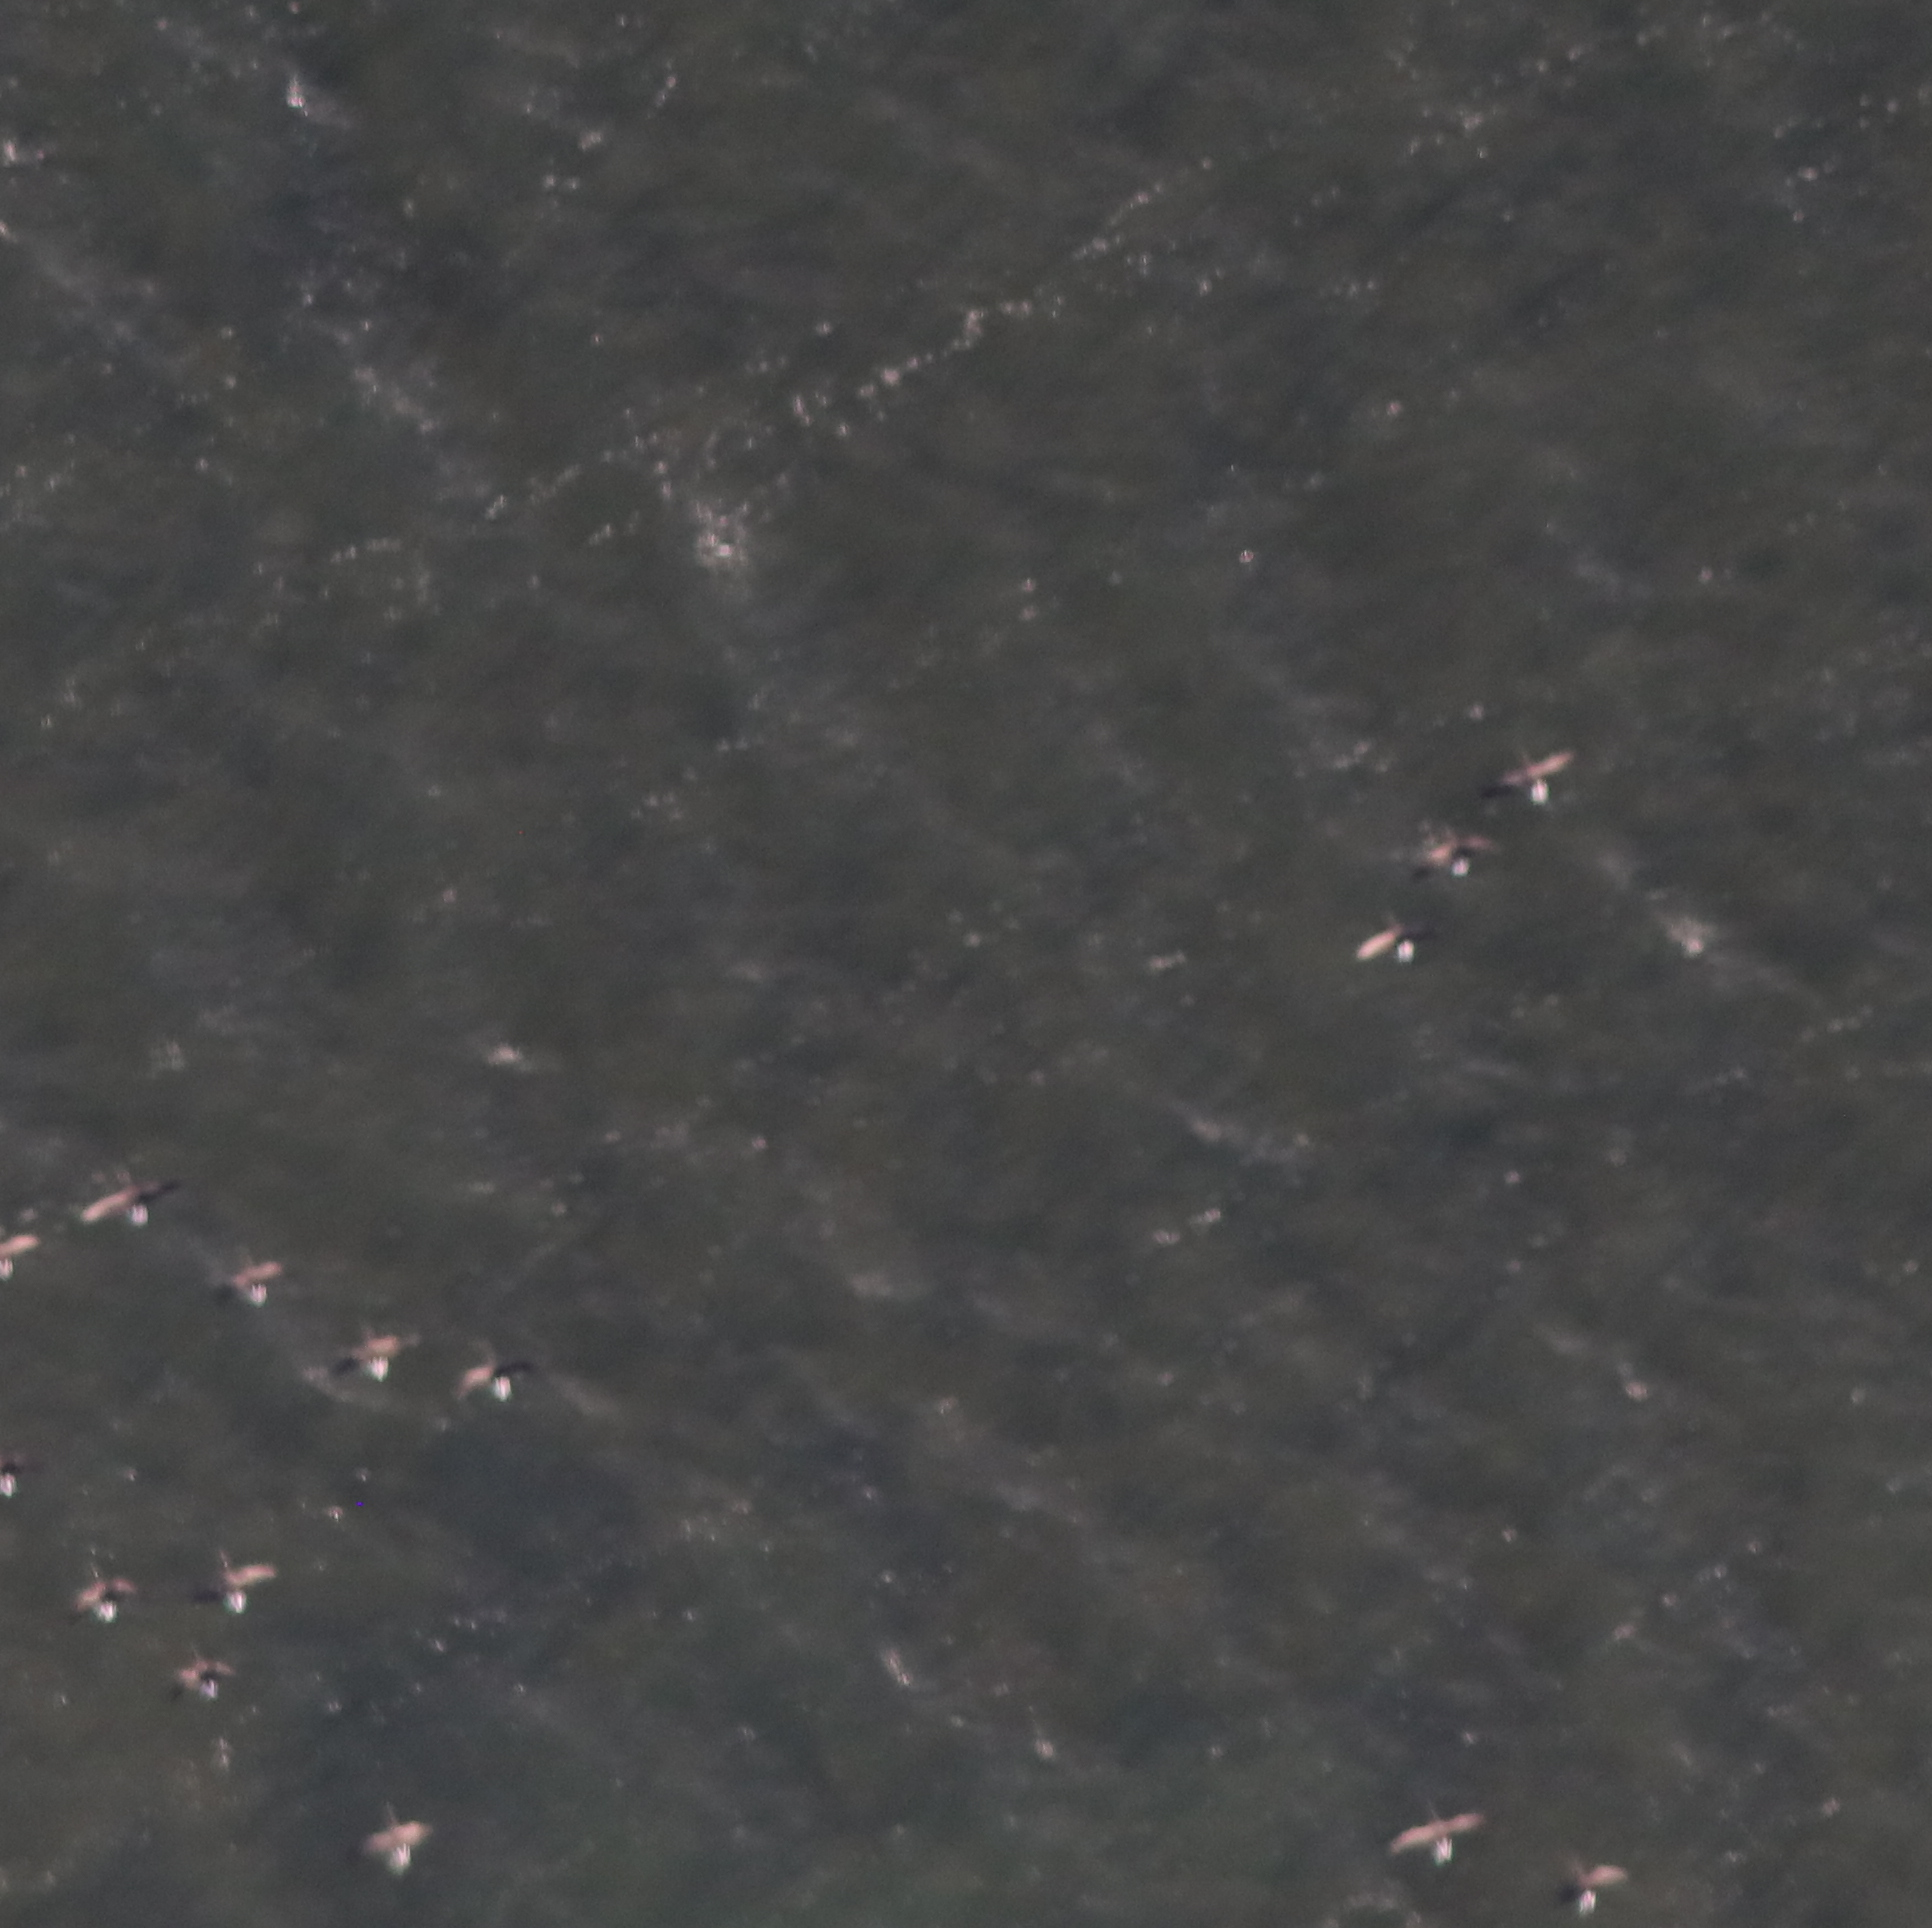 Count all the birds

14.